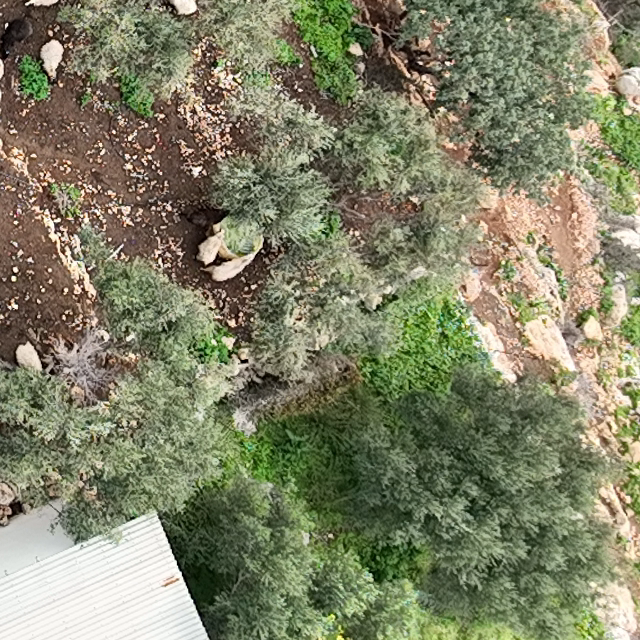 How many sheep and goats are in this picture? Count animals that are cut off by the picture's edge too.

5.